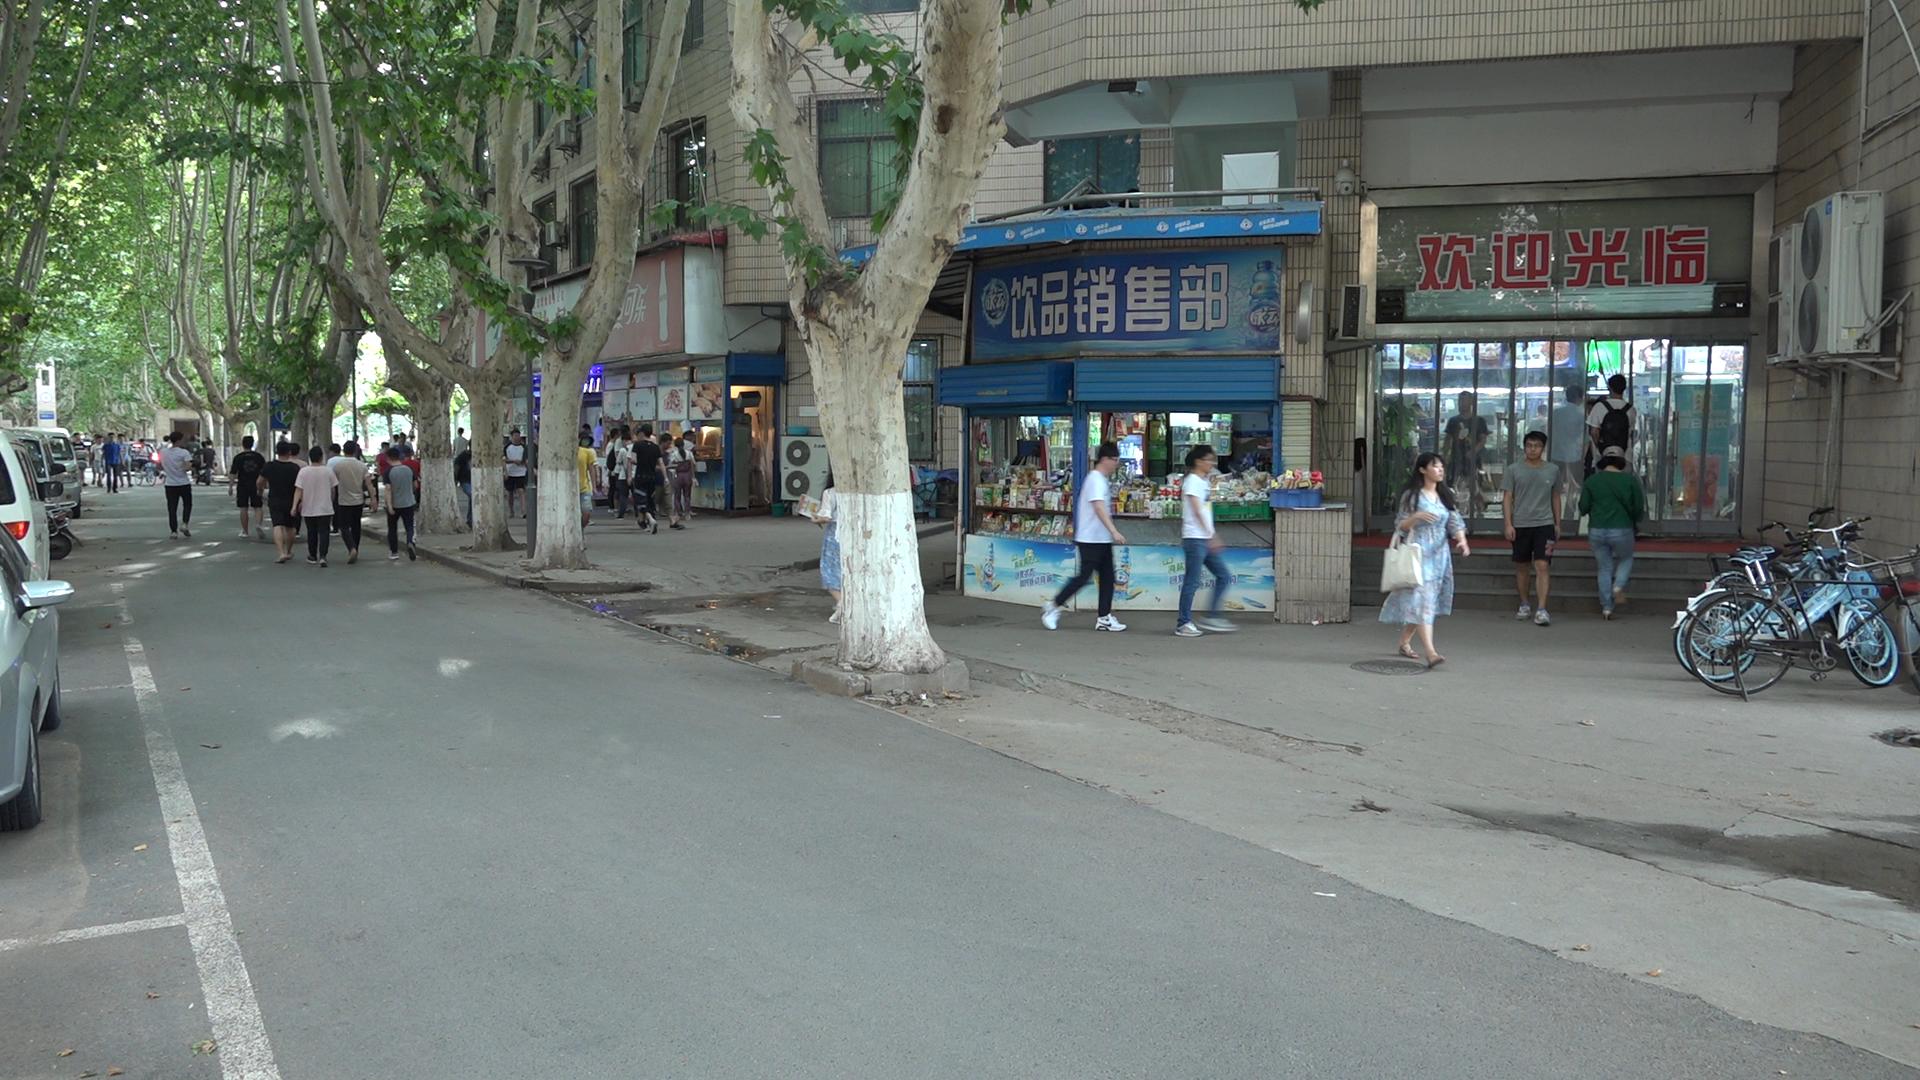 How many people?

57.